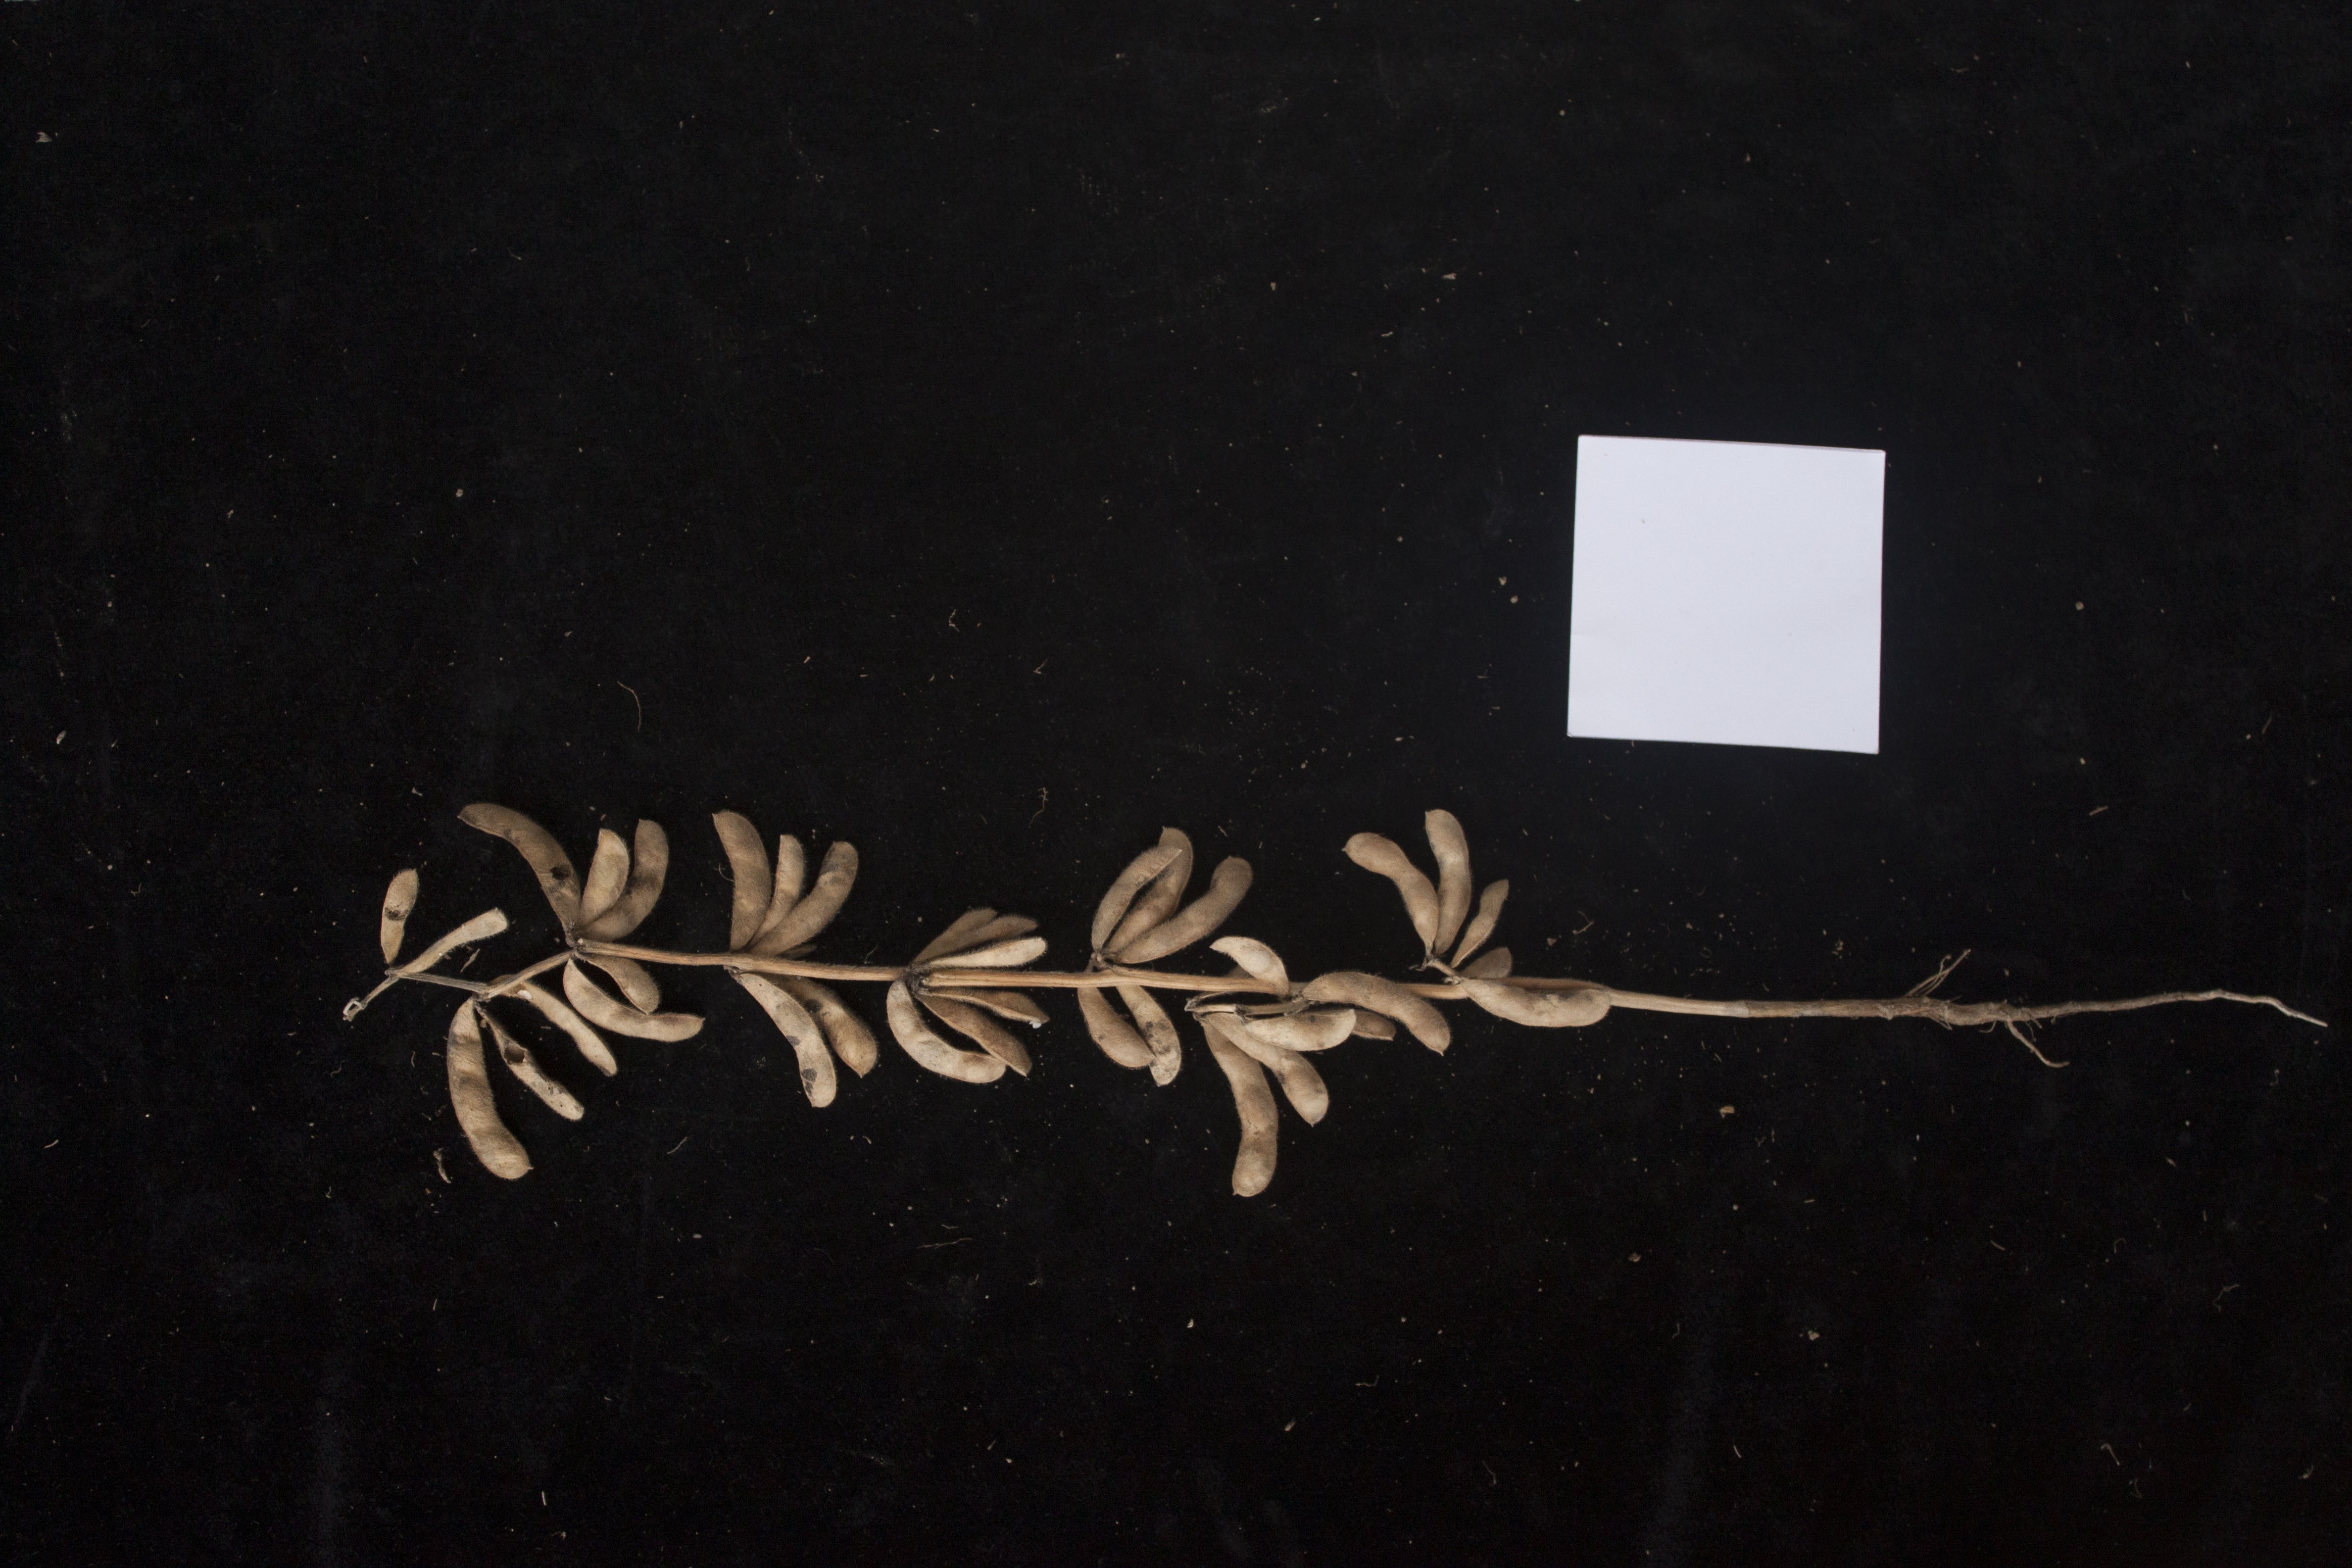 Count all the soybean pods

35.